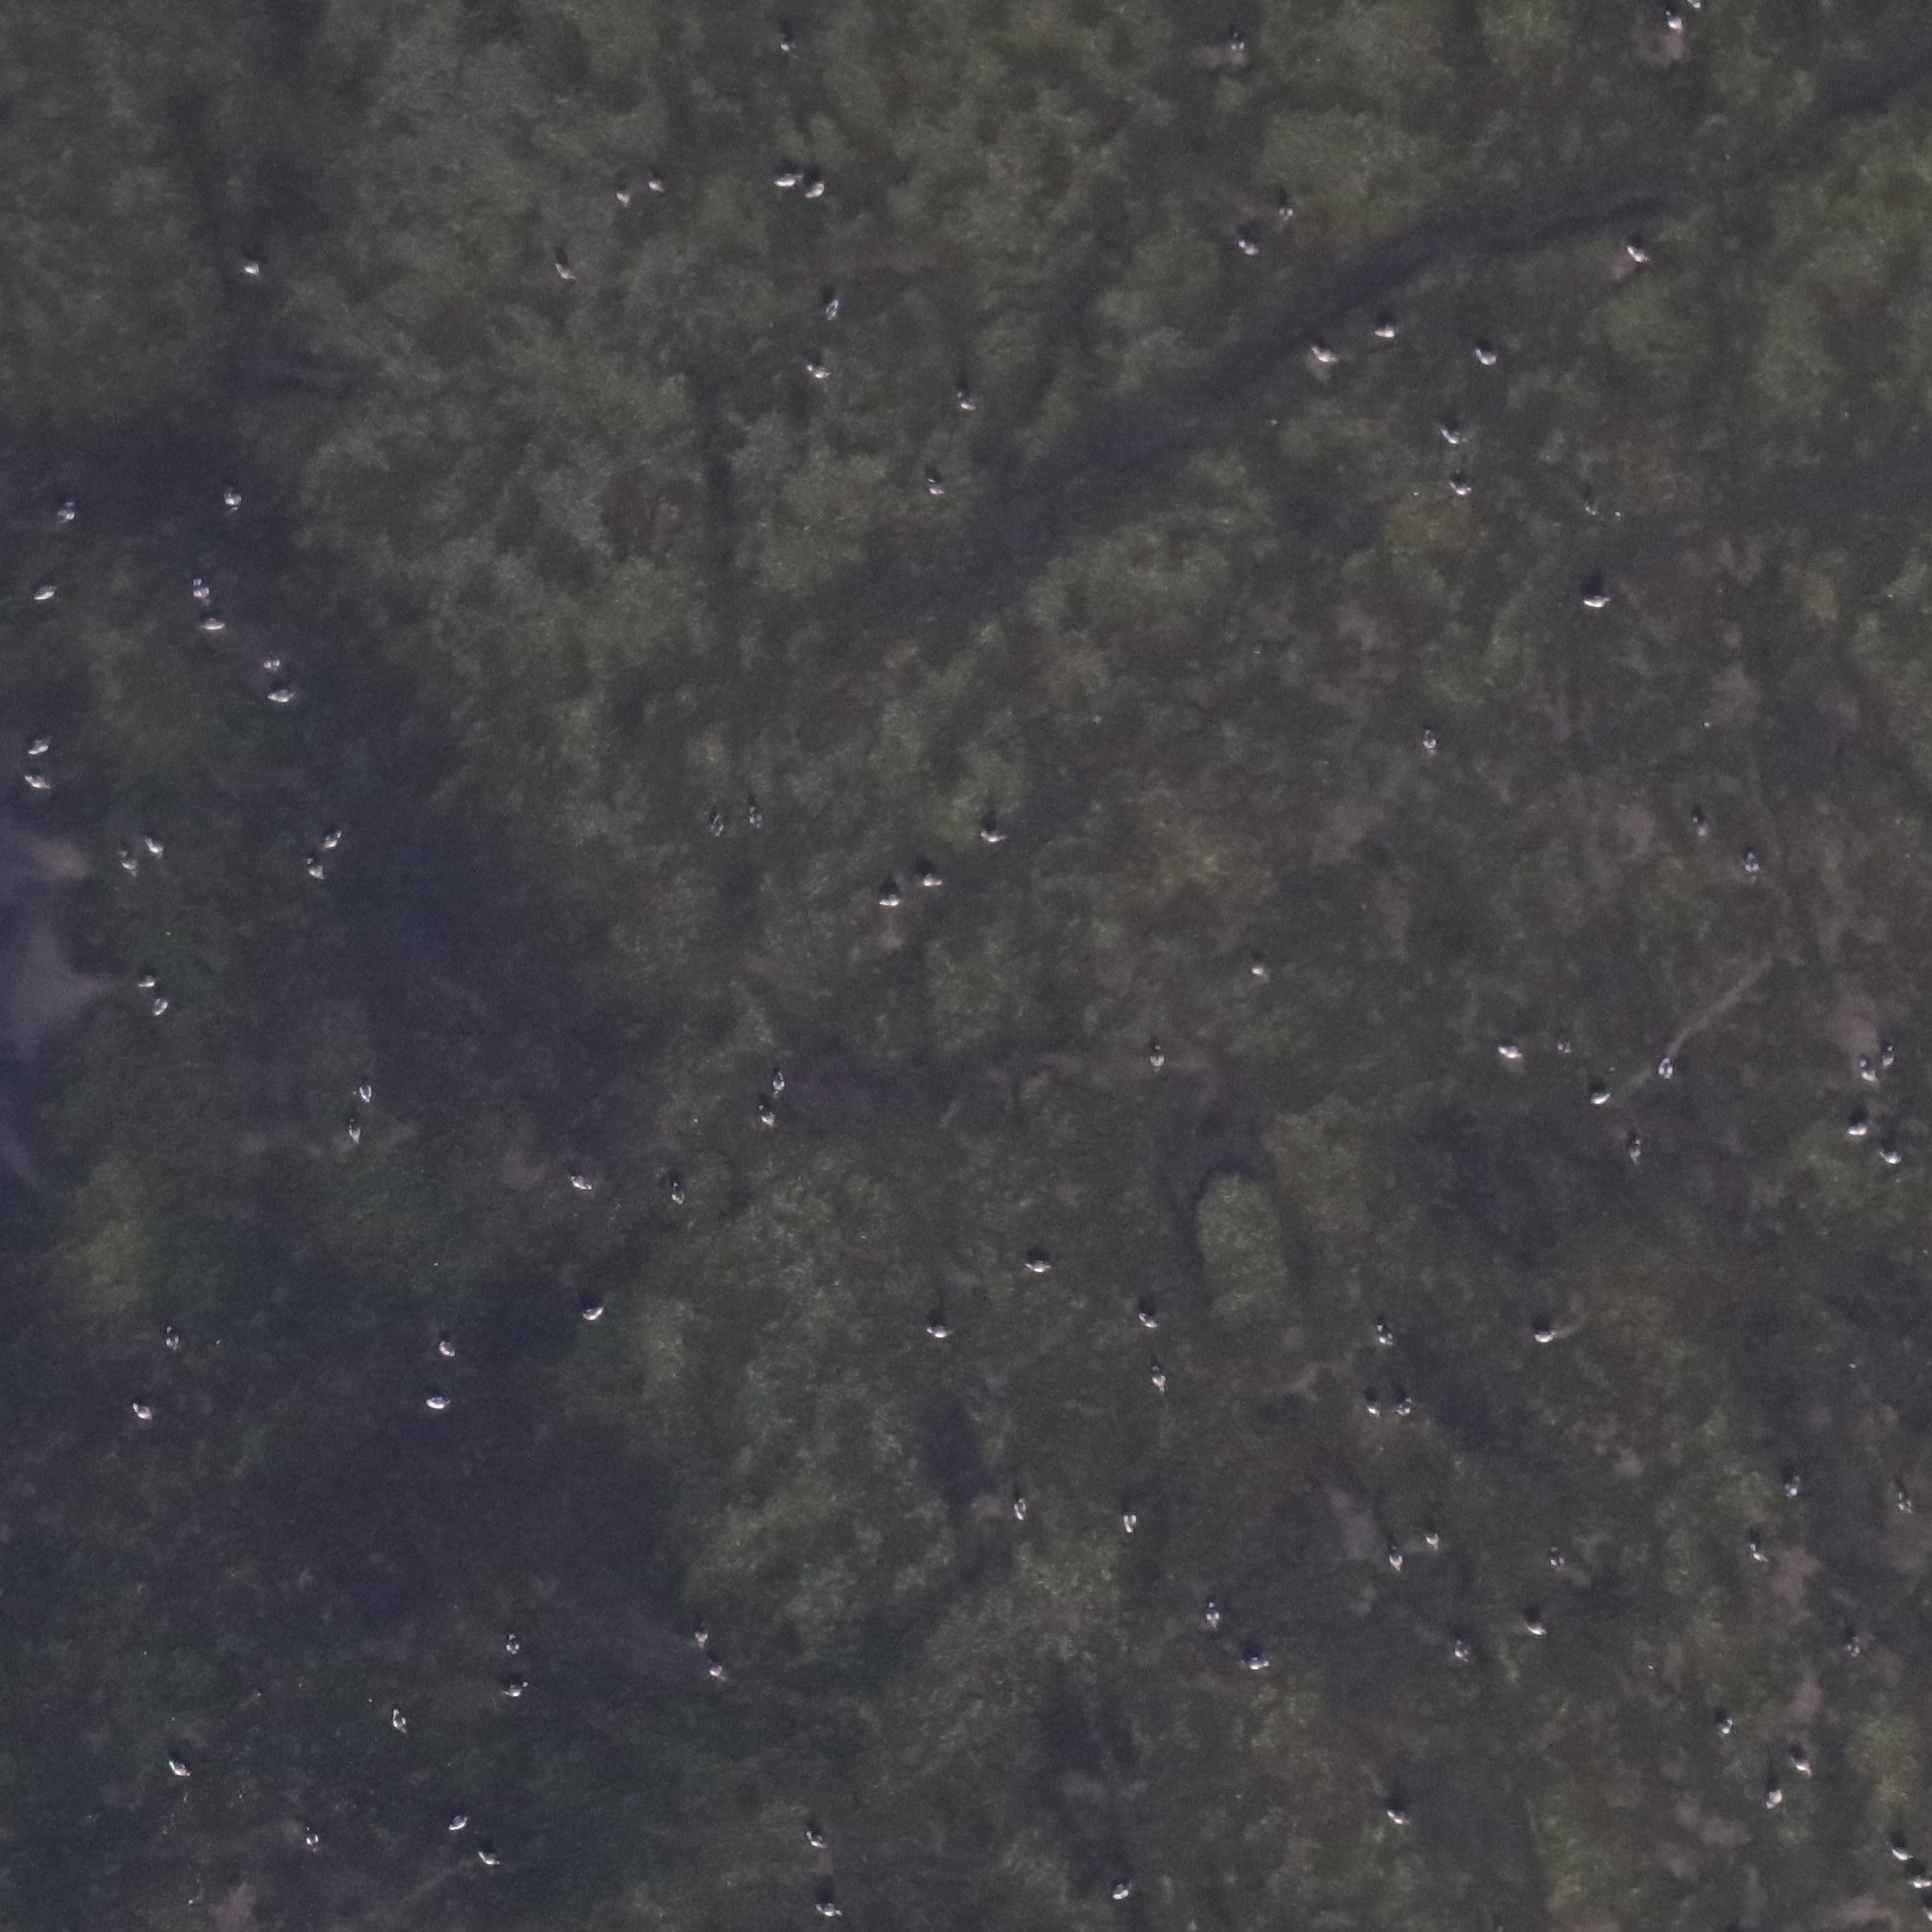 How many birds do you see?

107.